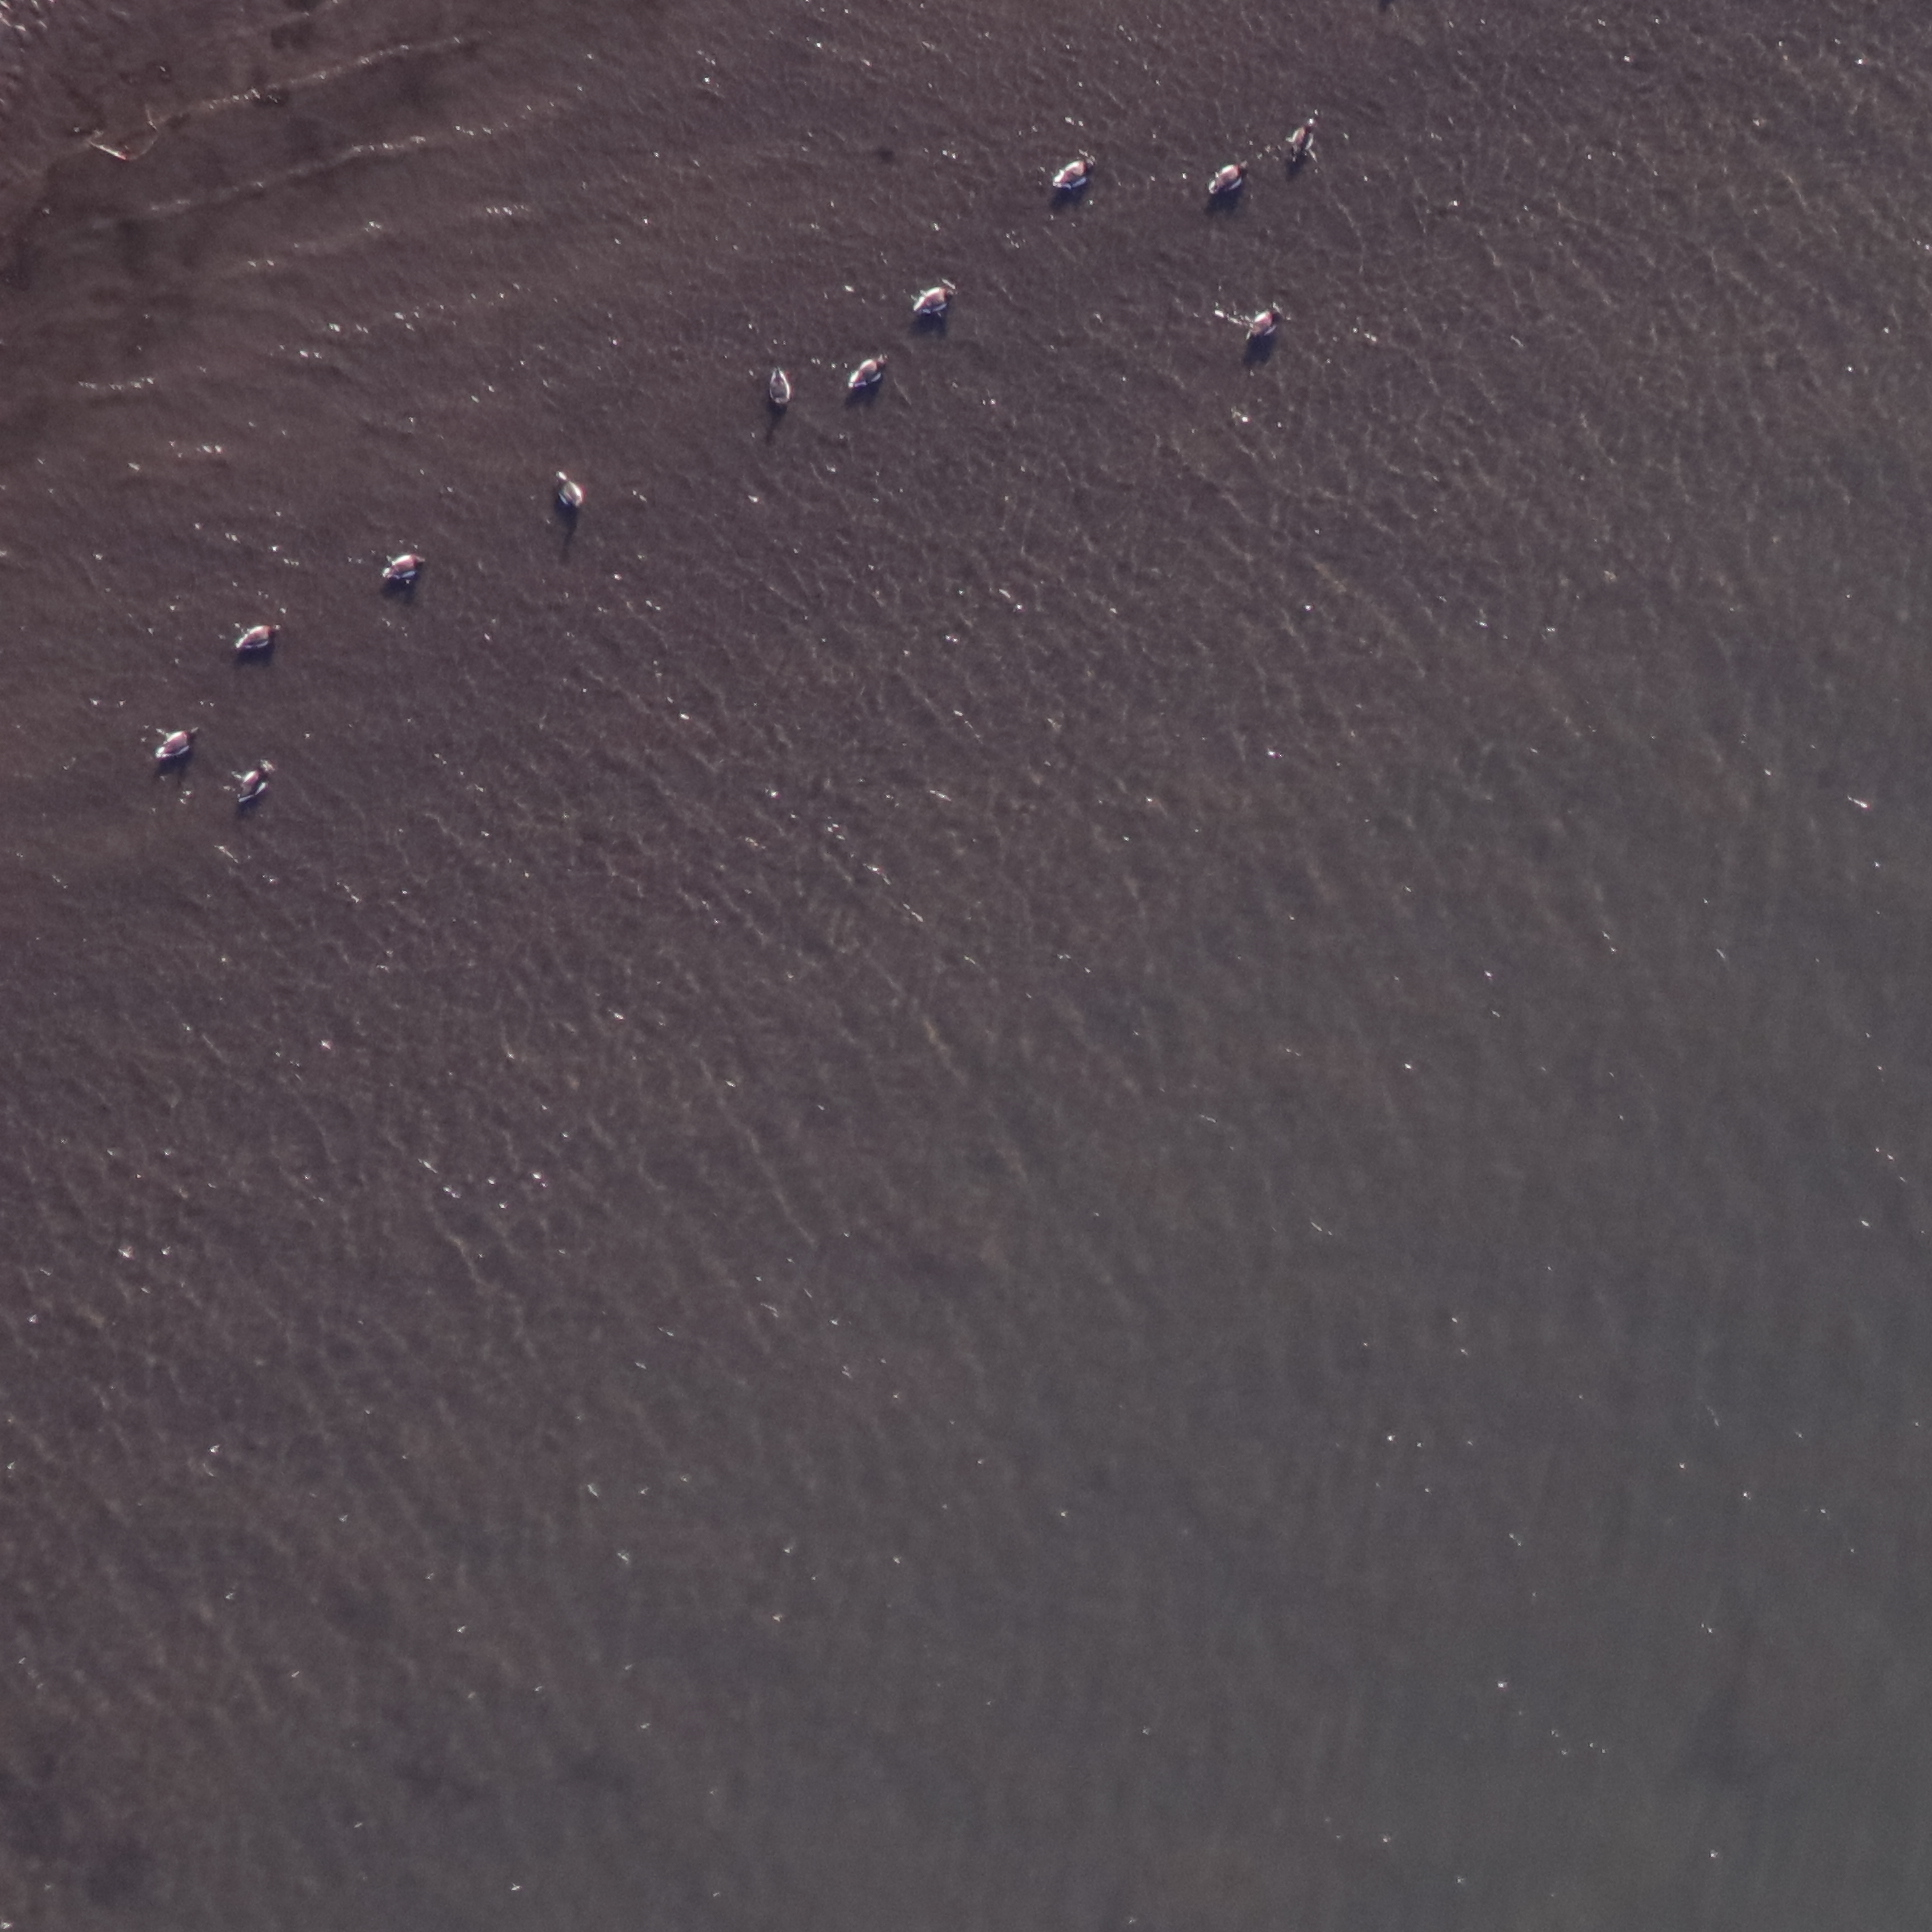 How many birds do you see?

12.